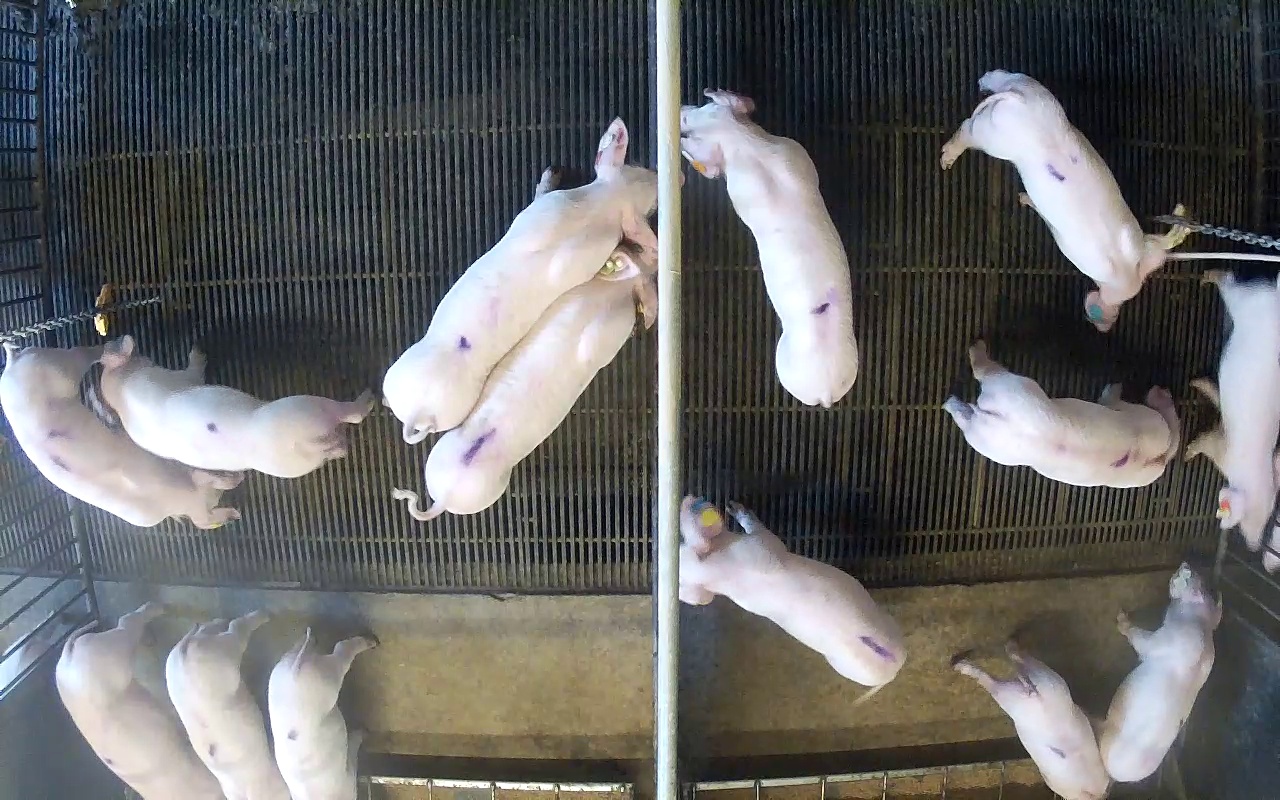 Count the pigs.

14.